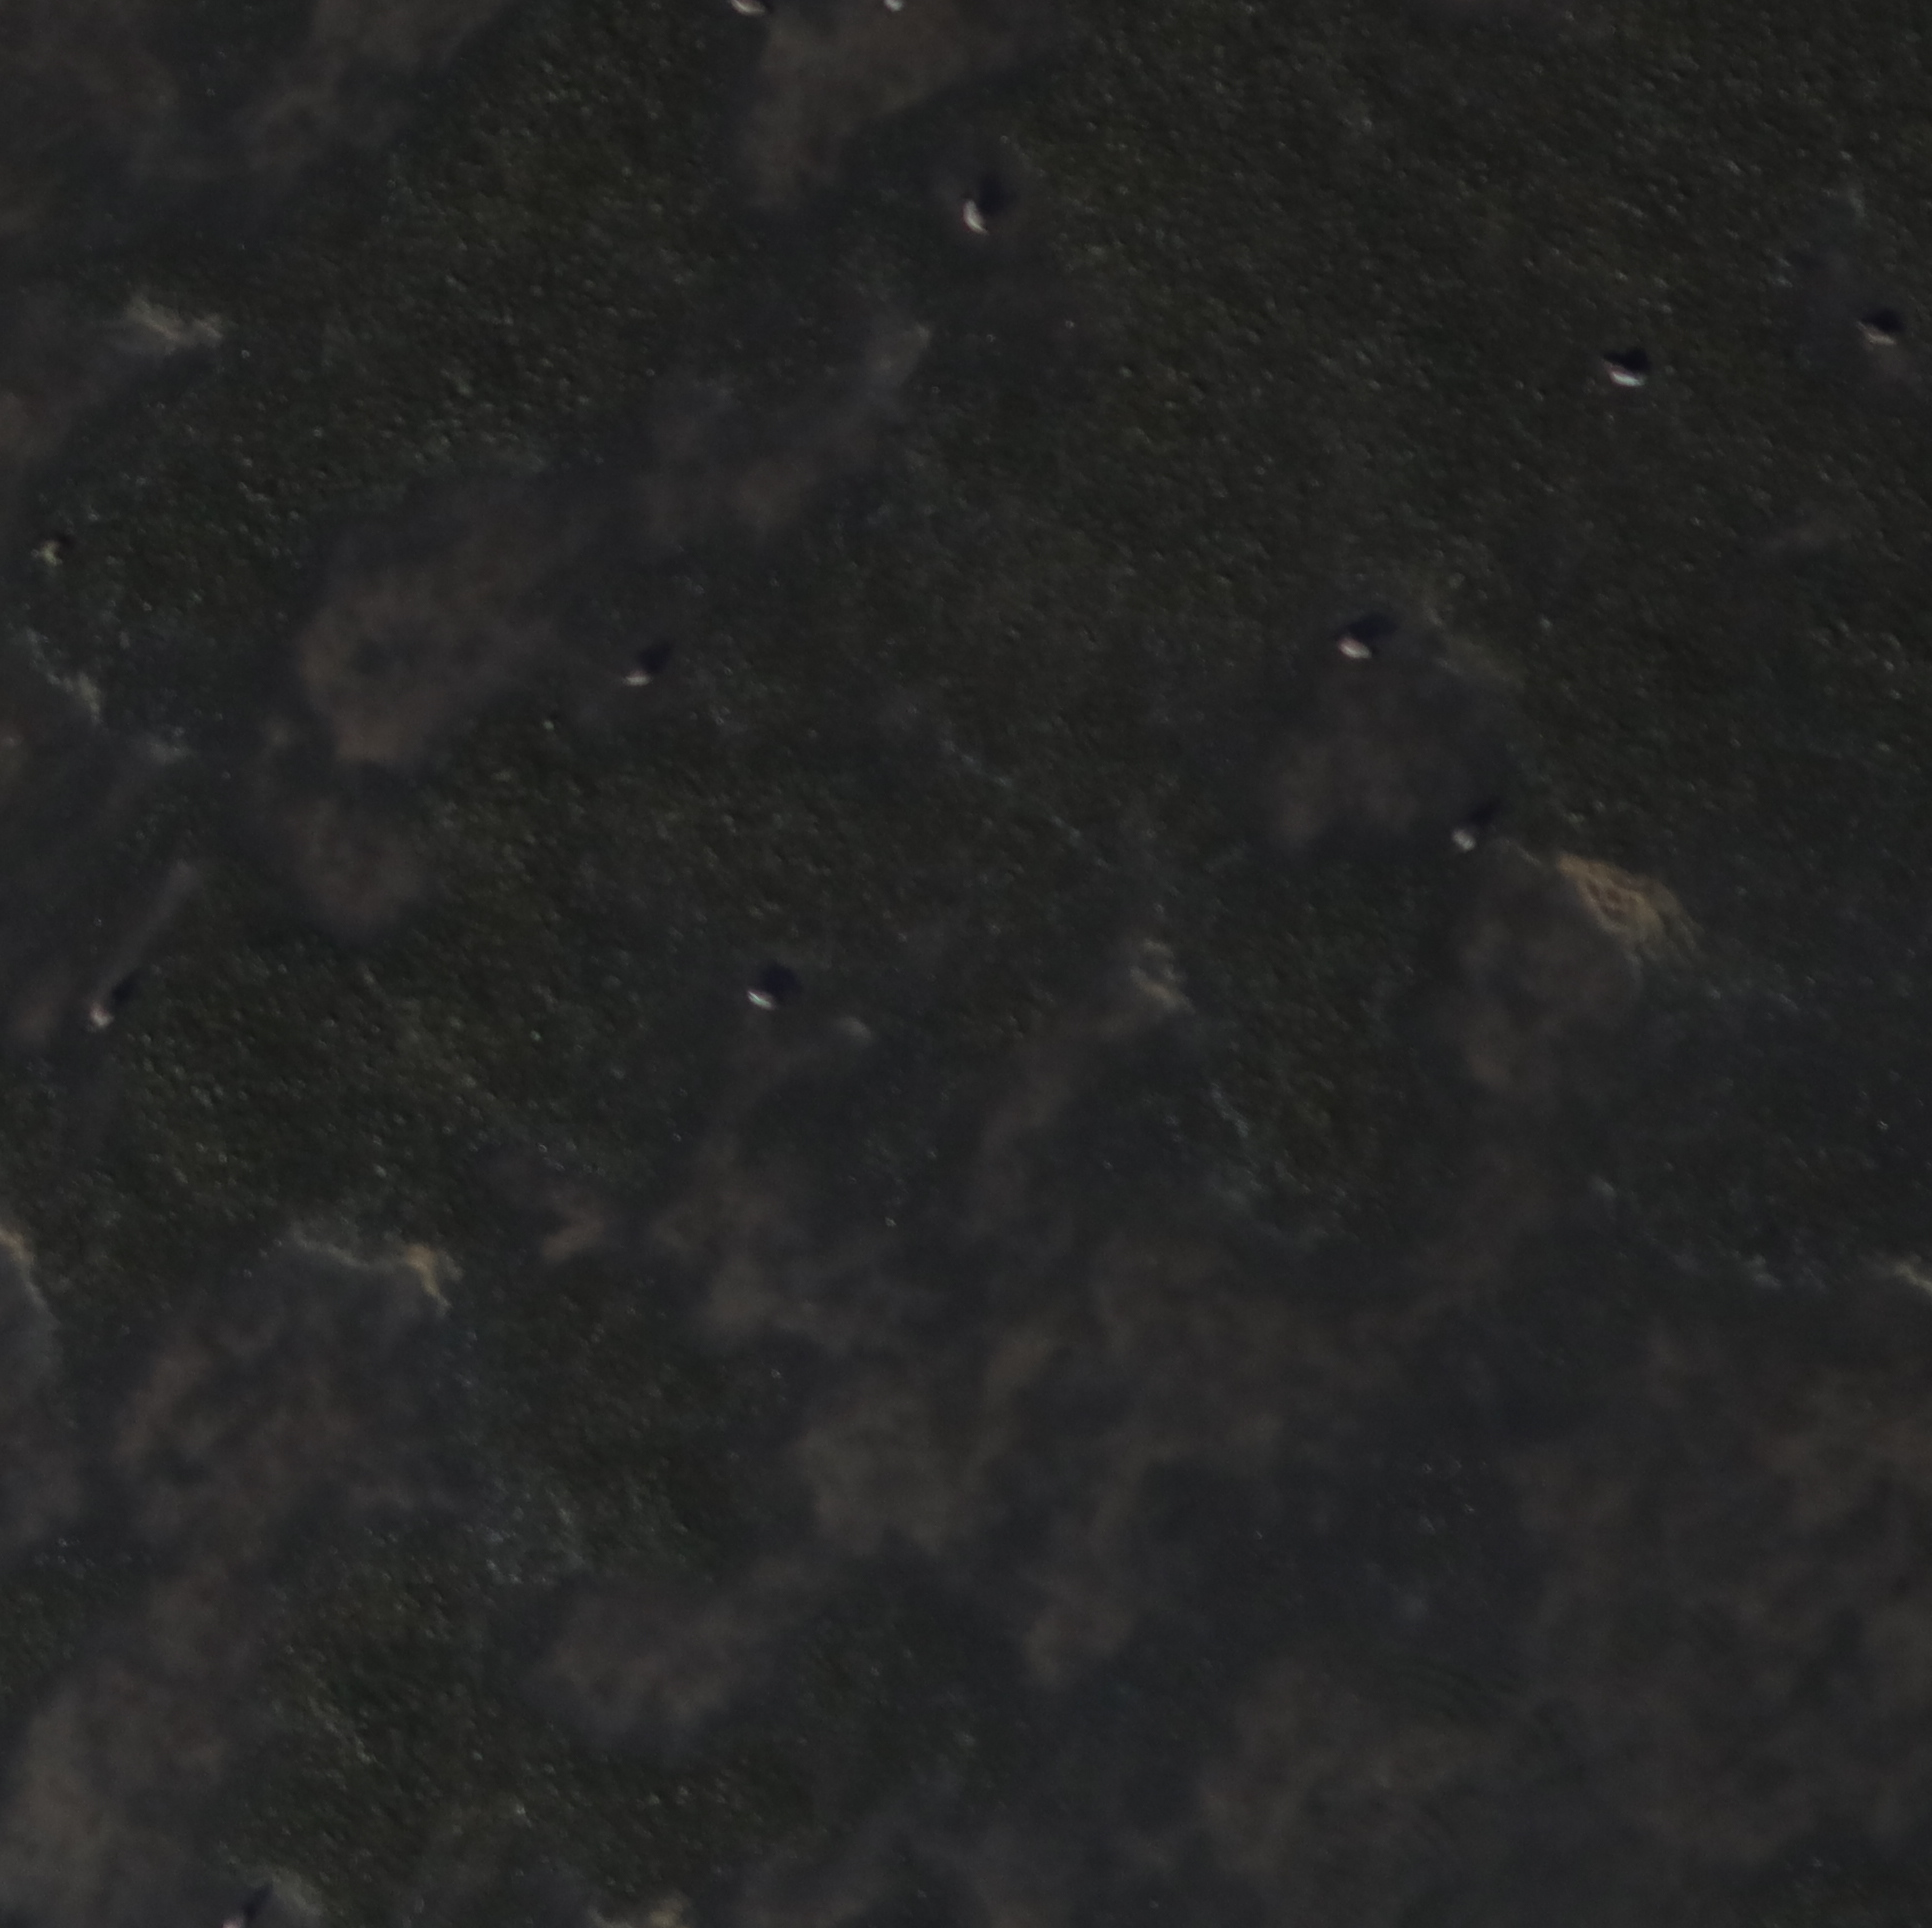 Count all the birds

10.